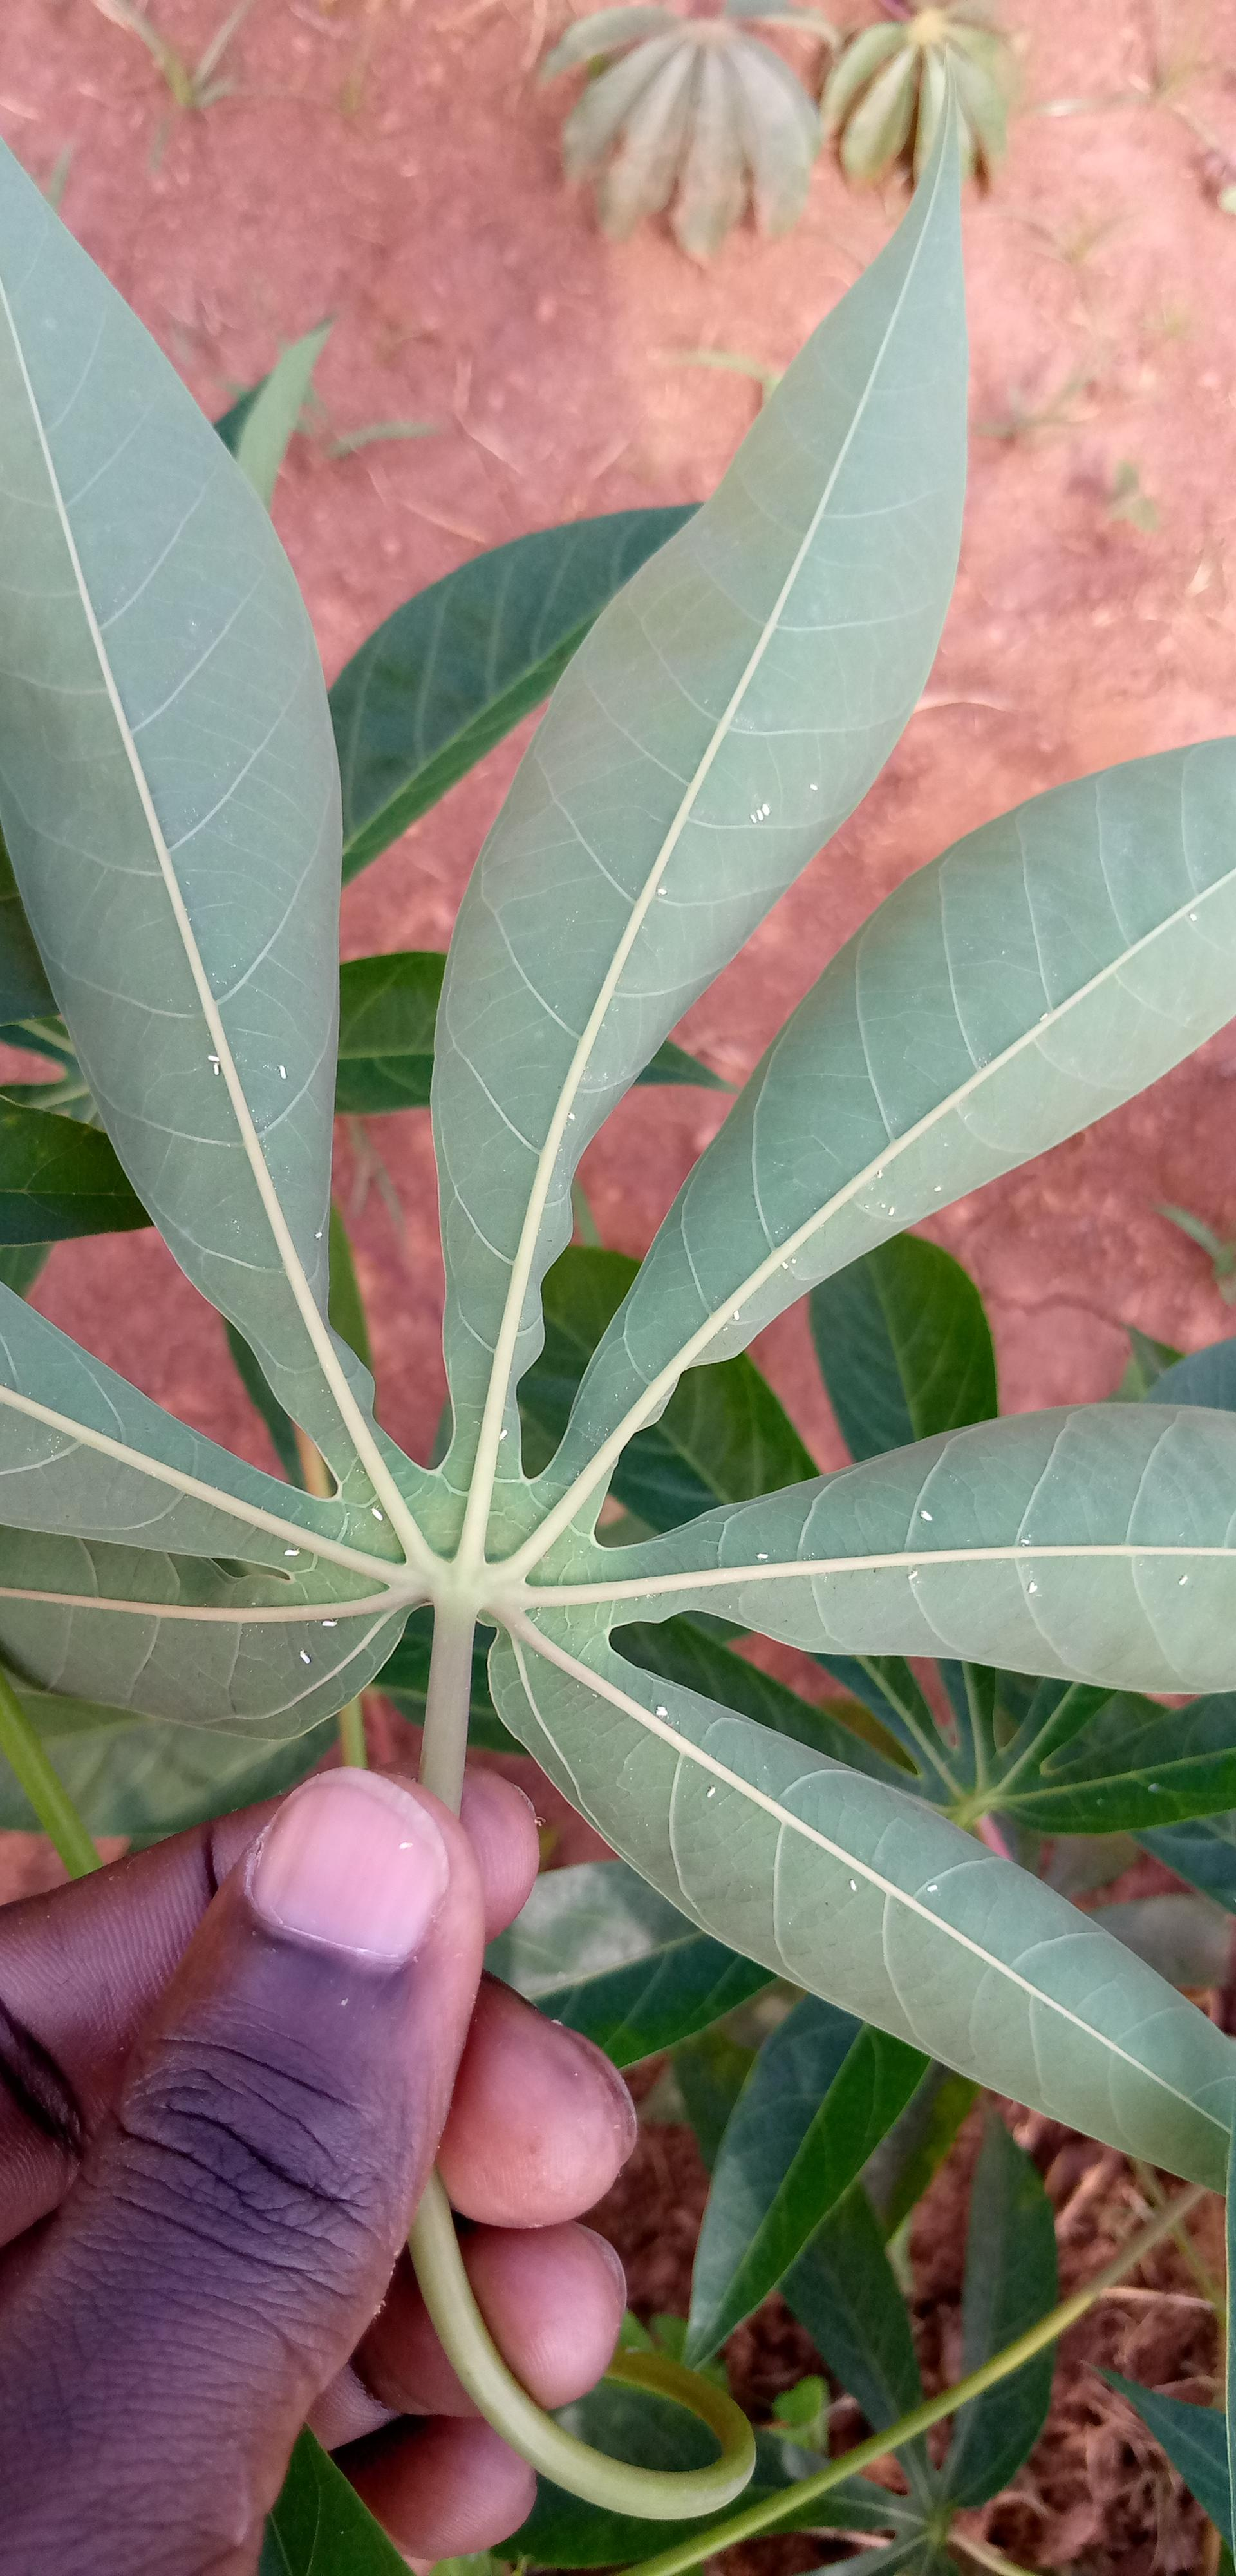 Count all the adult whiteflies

30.